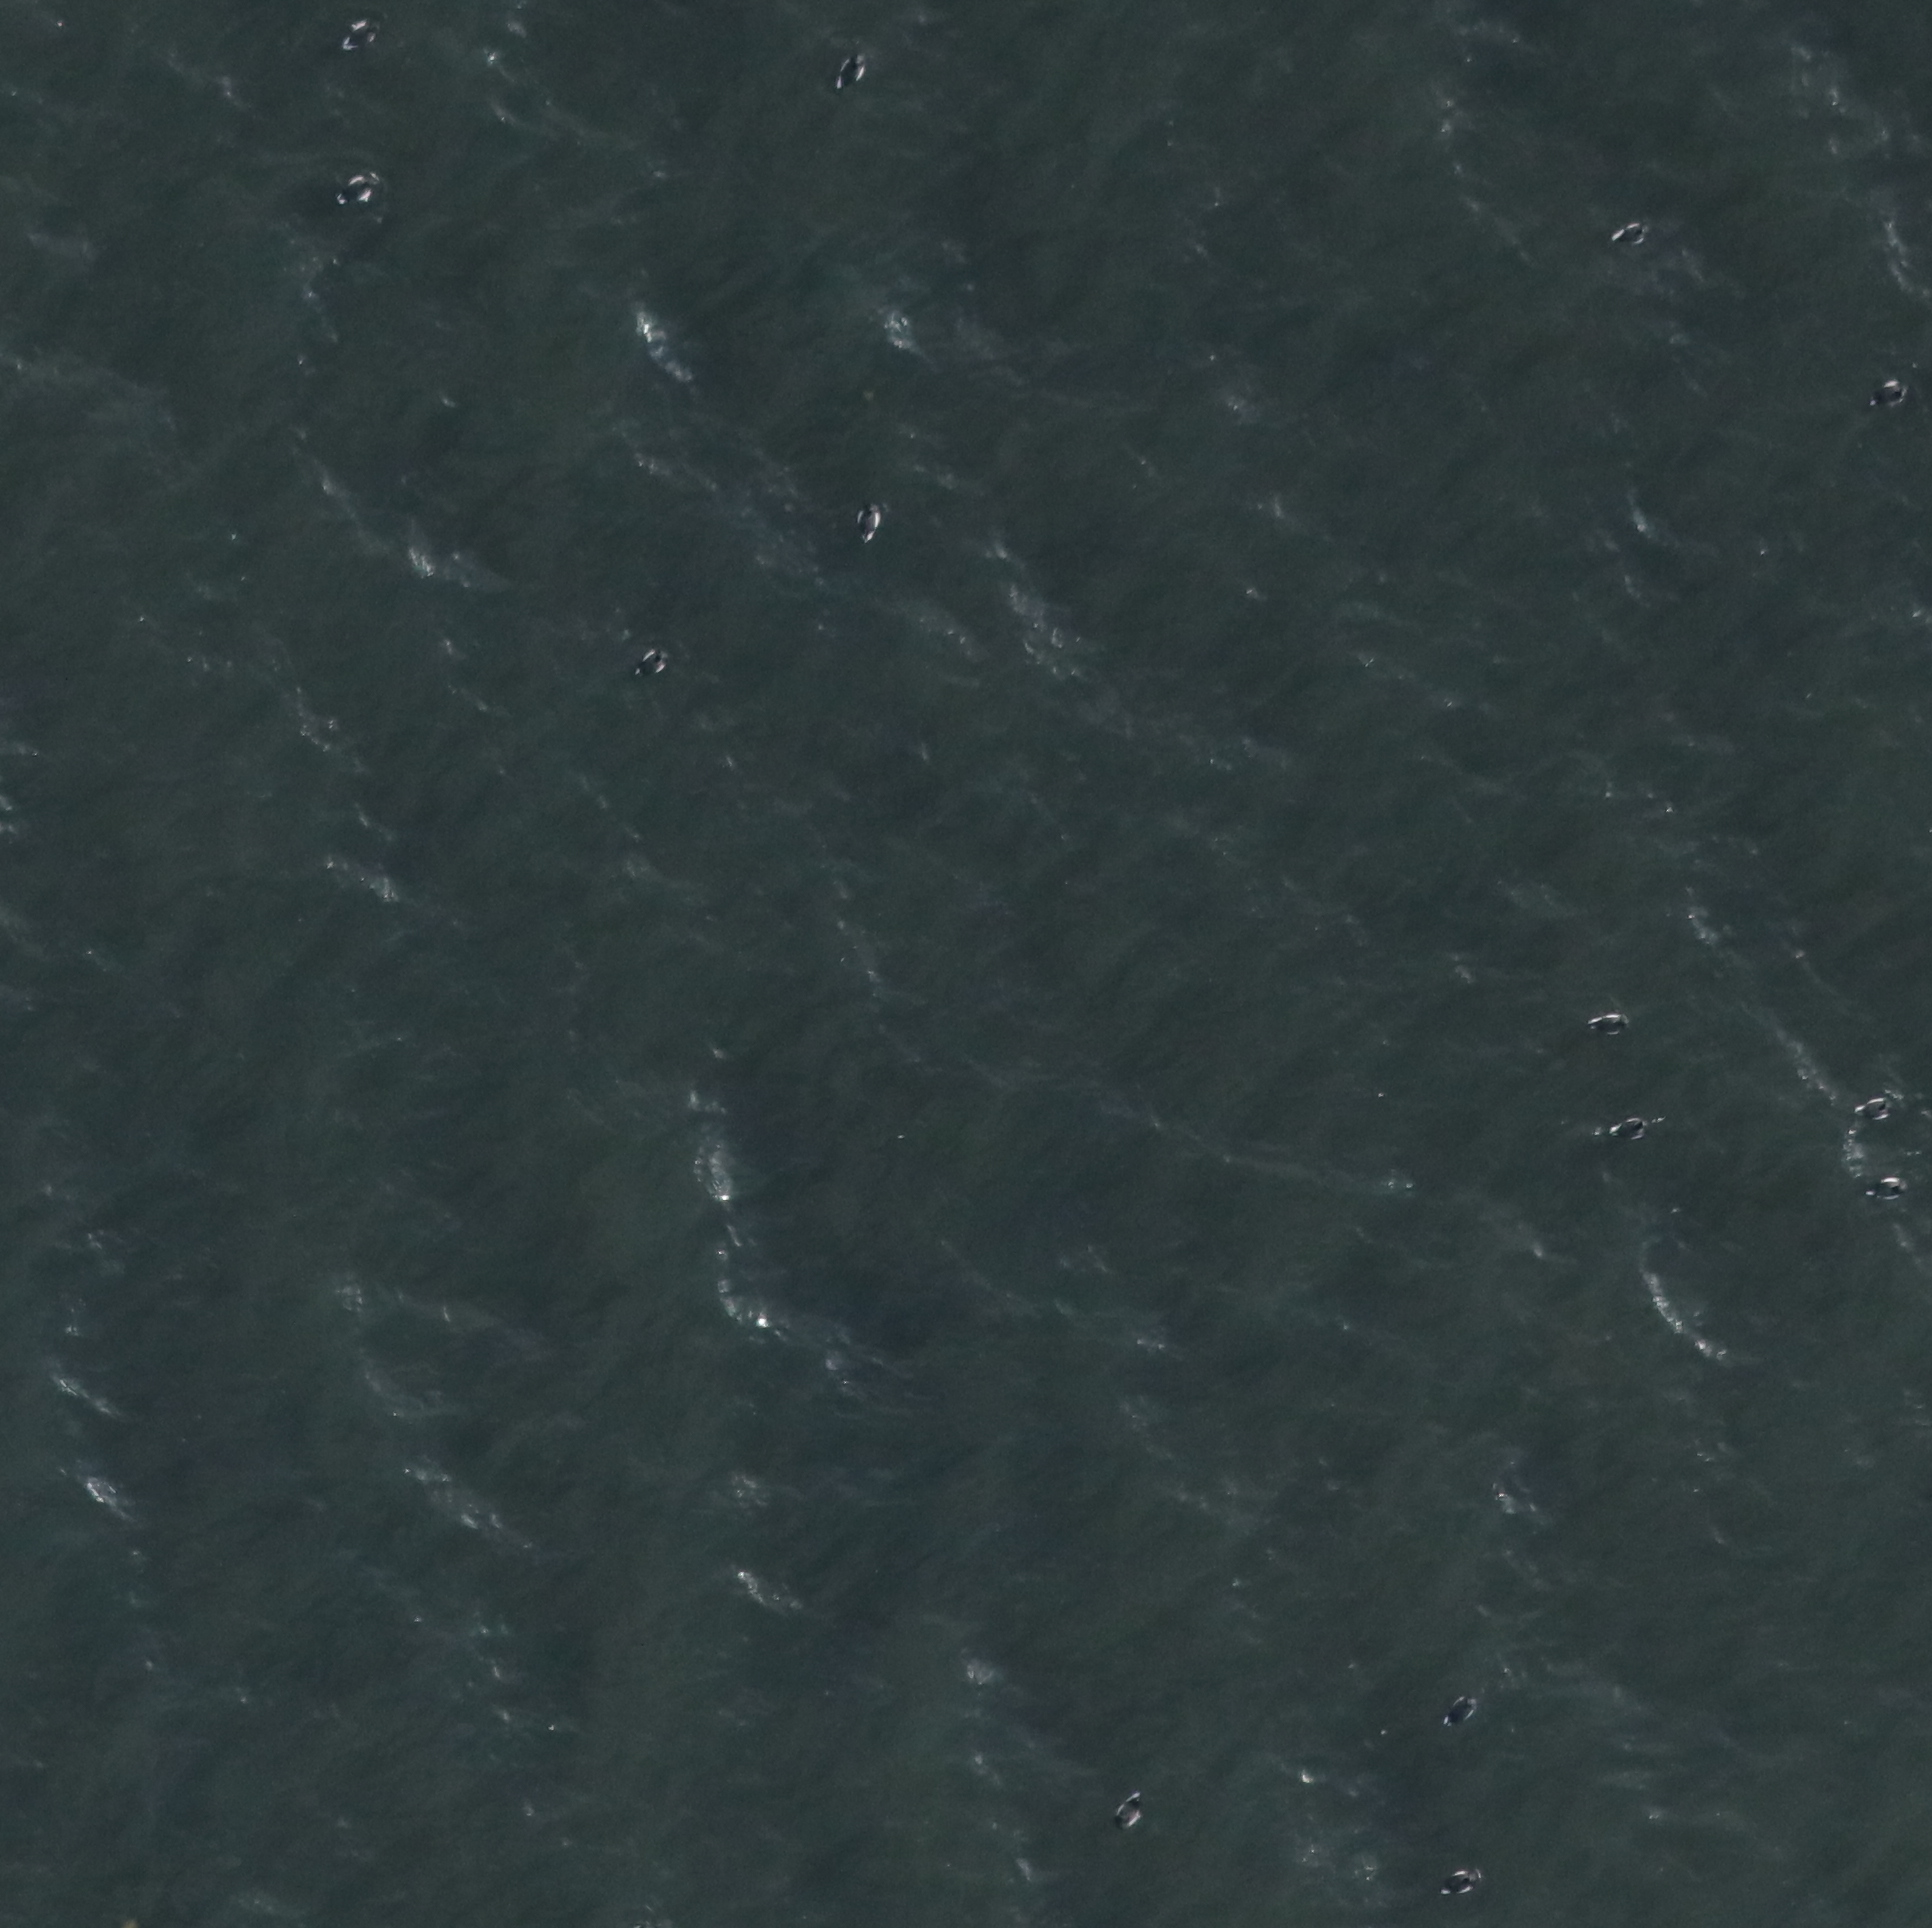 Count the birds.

14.